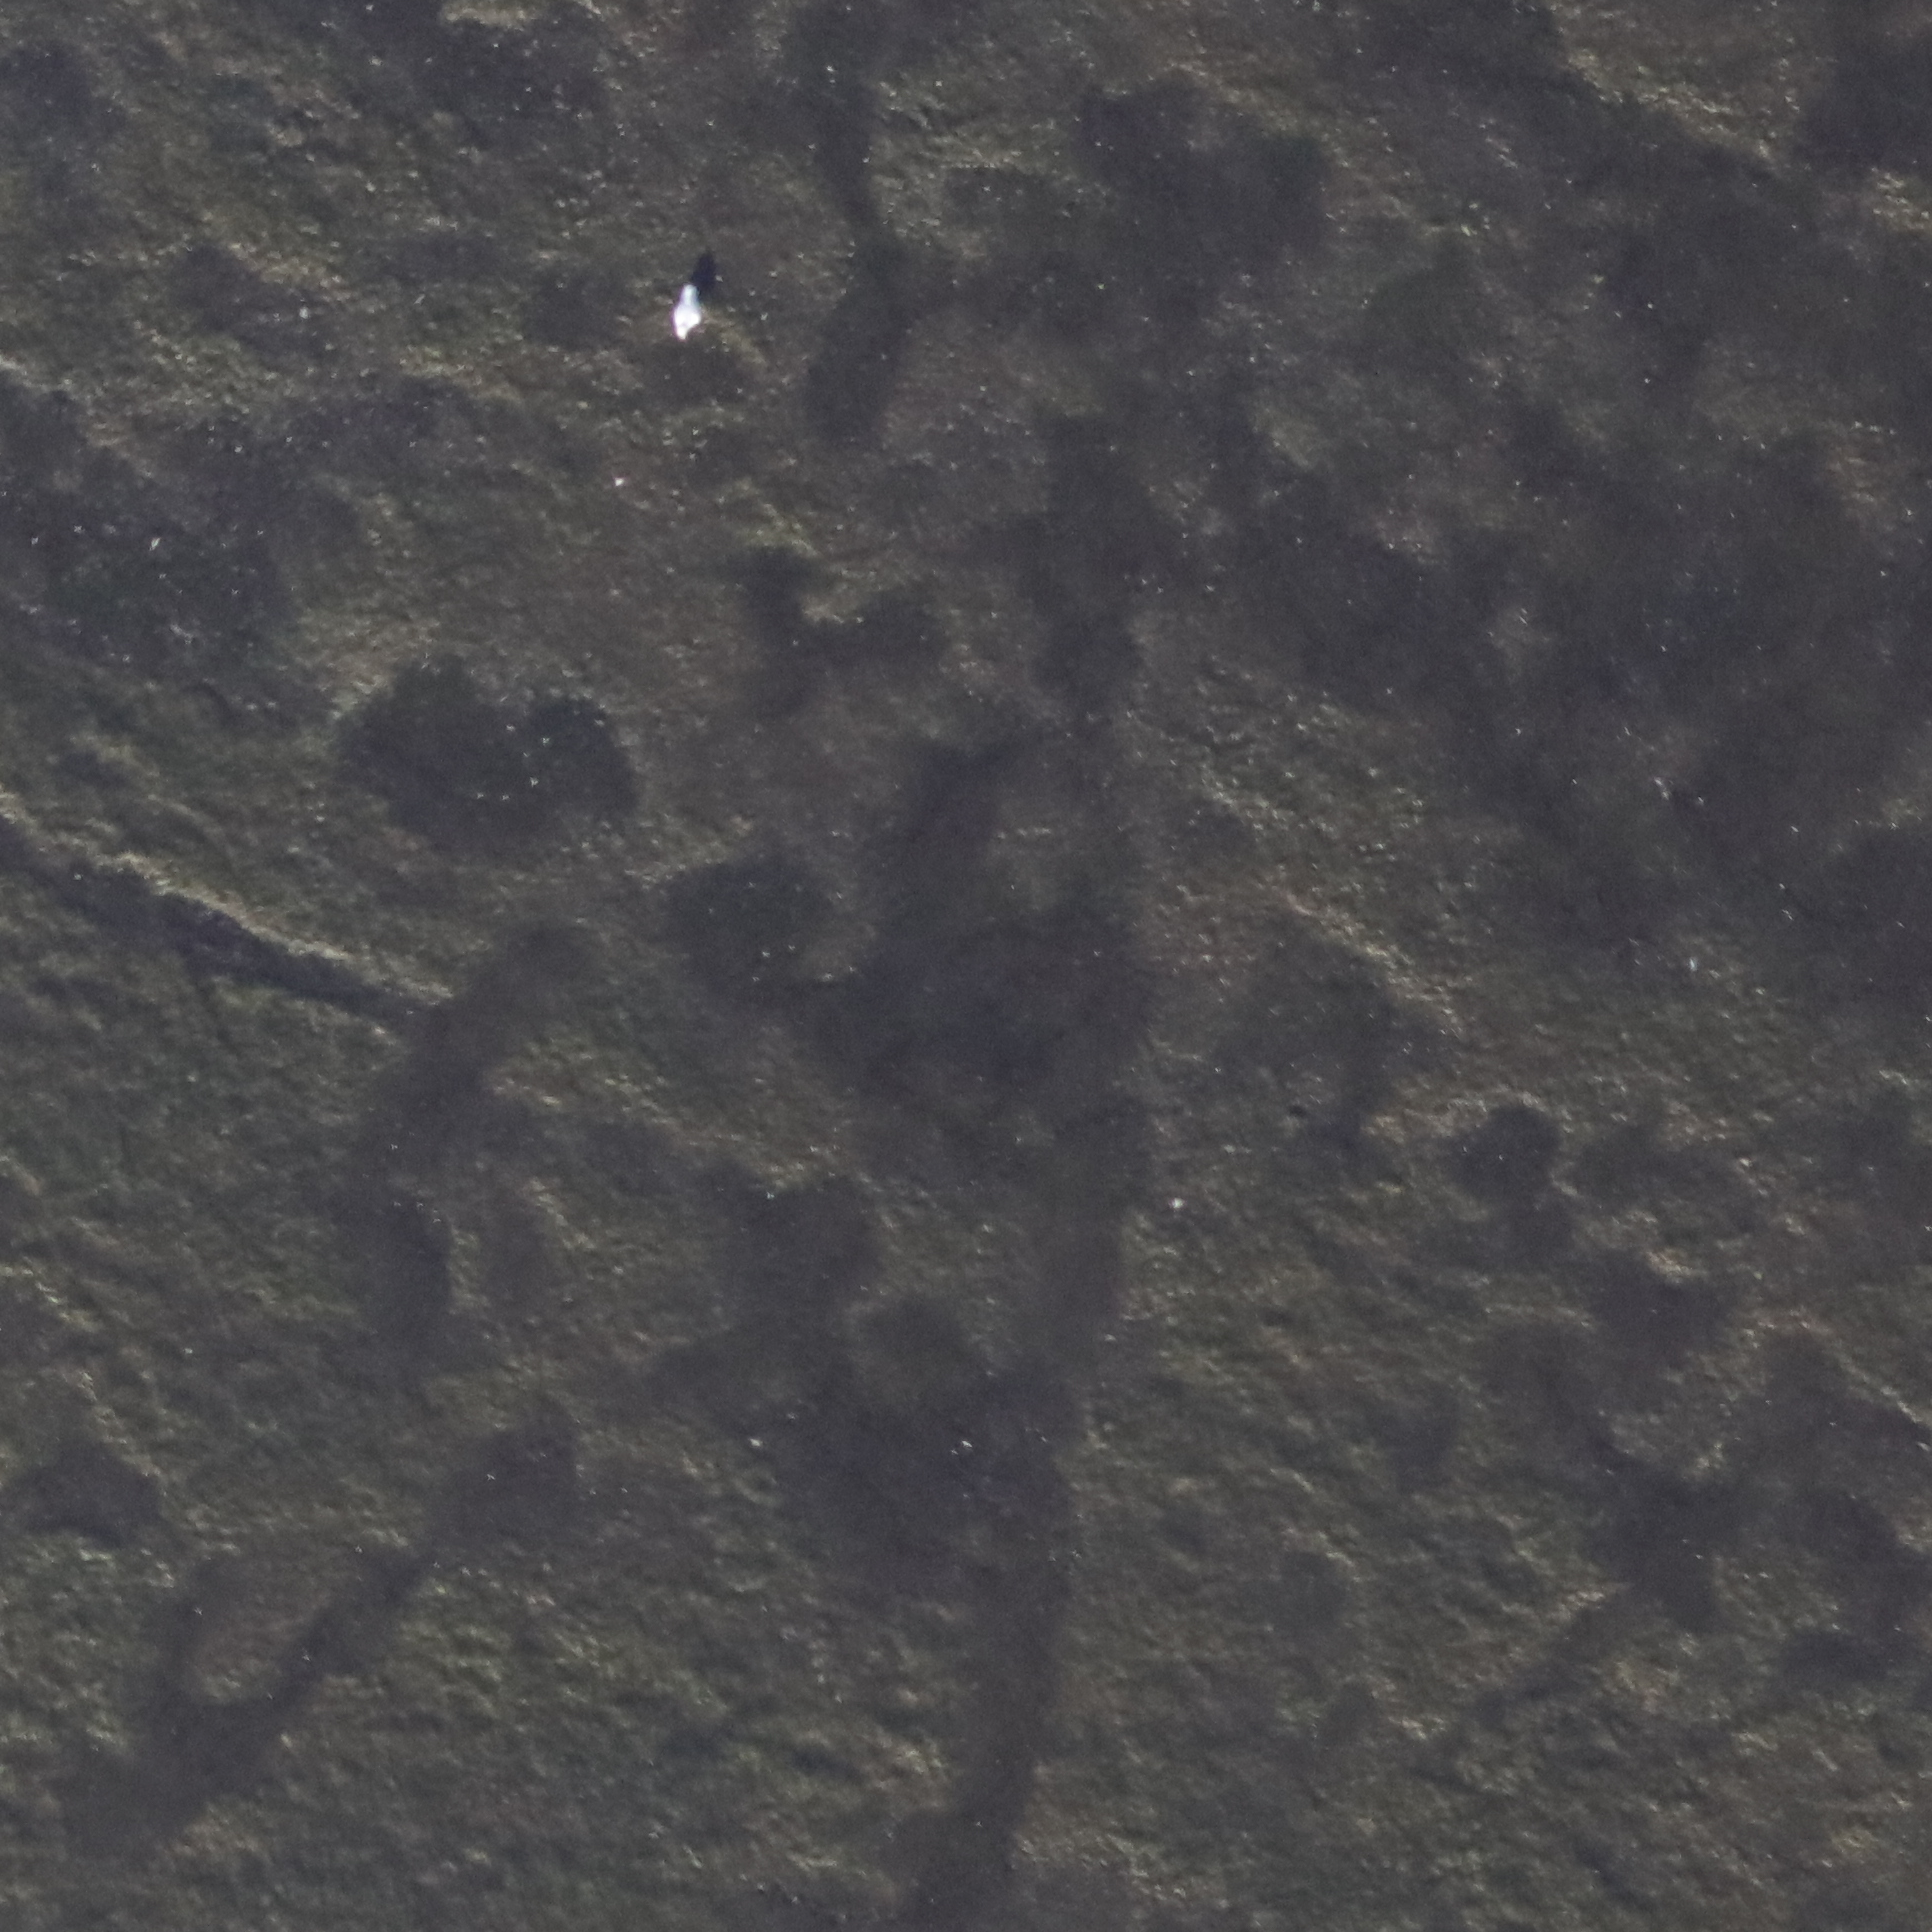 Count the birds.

1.